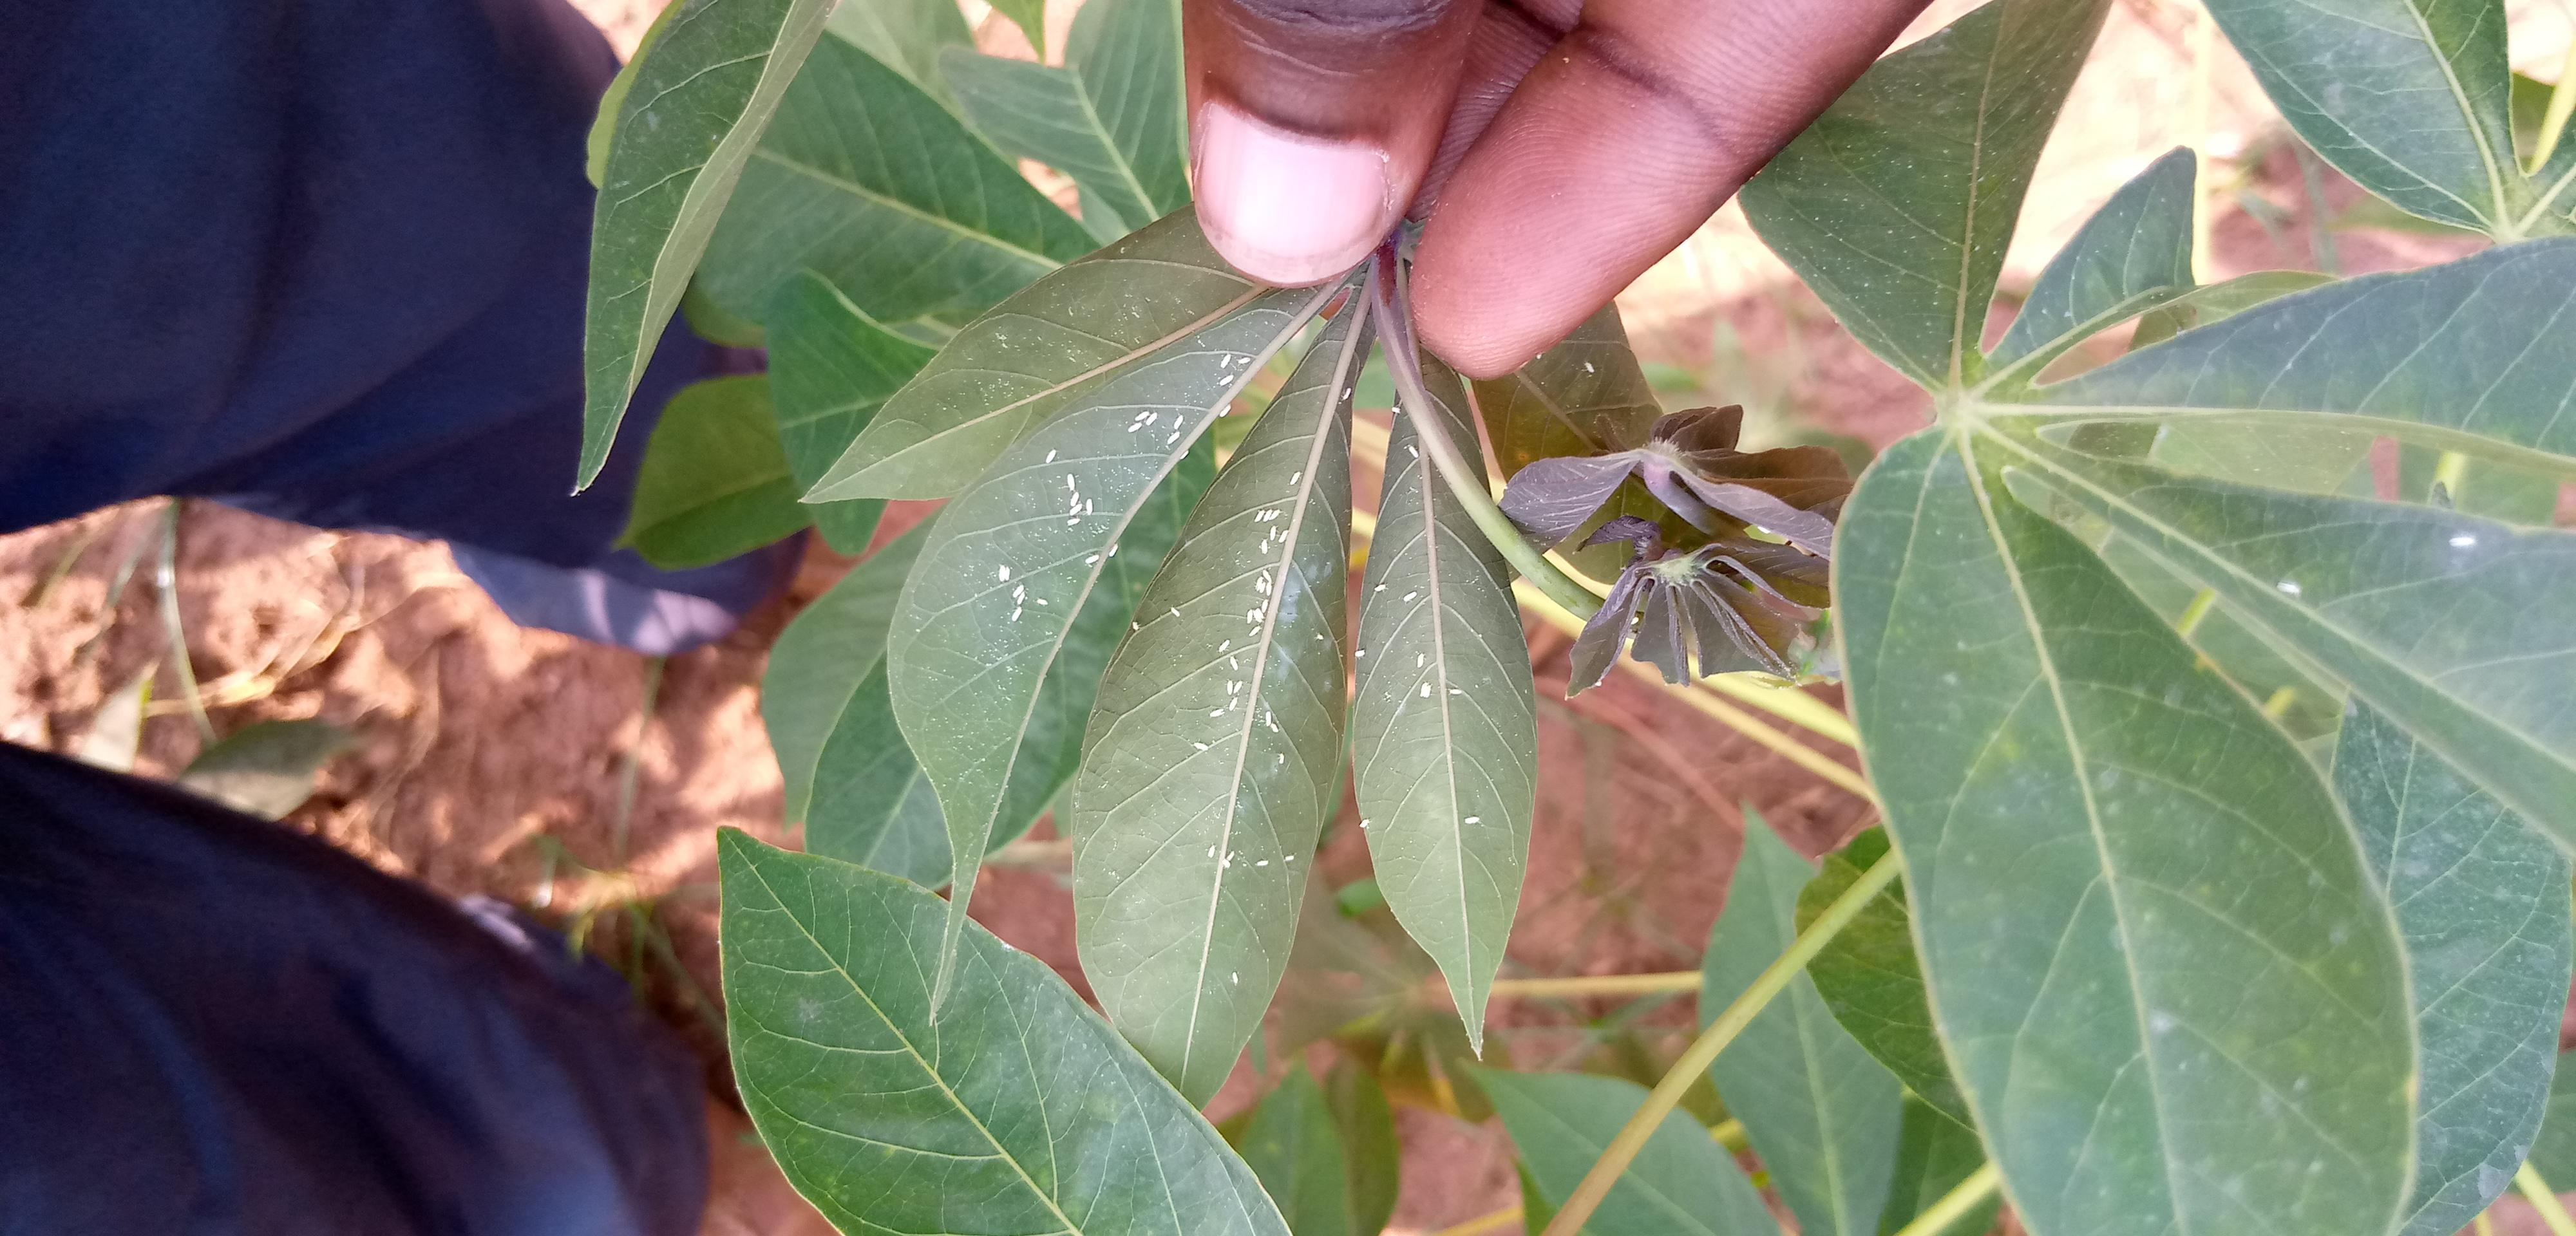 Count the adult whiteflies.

74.